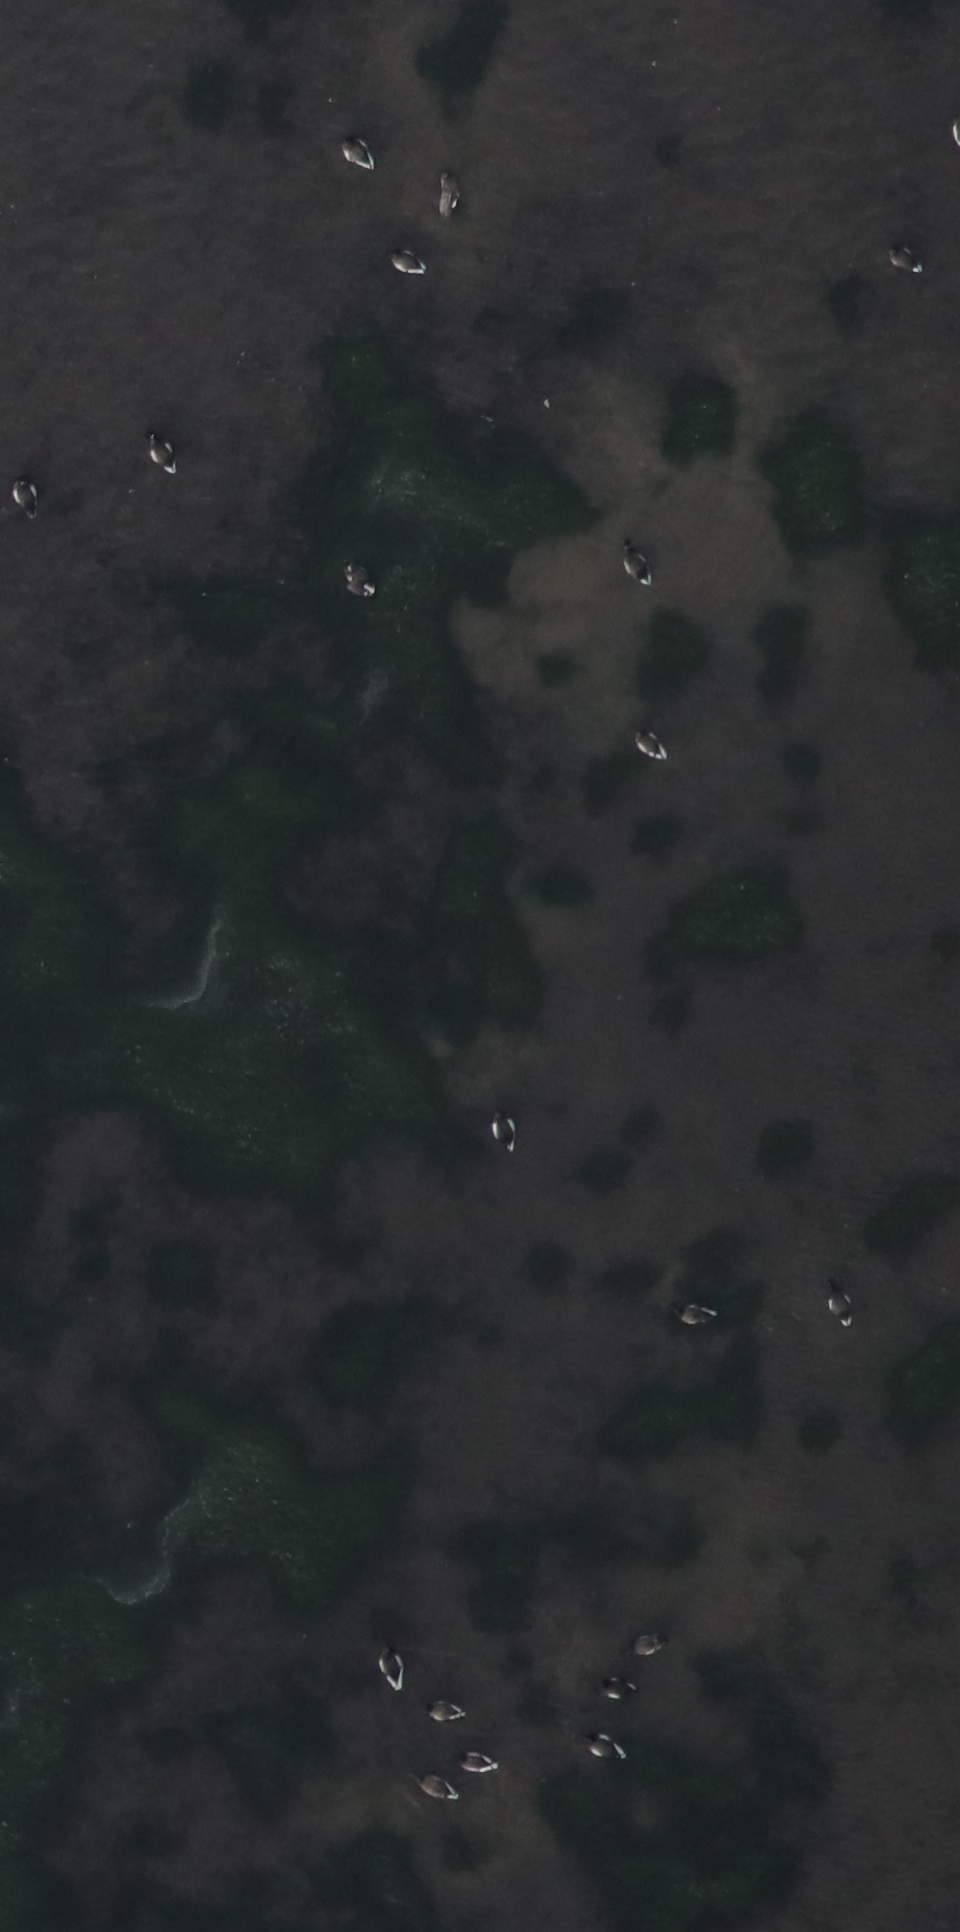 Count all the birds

19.